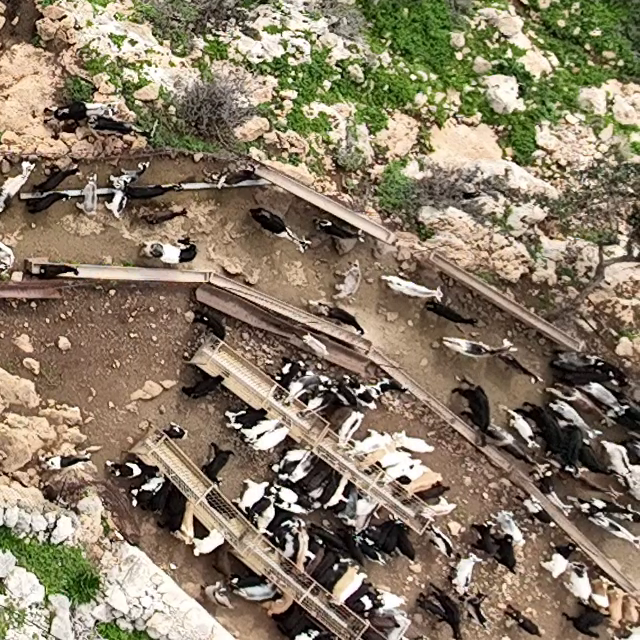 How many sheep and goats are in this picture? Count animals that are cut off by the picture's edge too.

128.